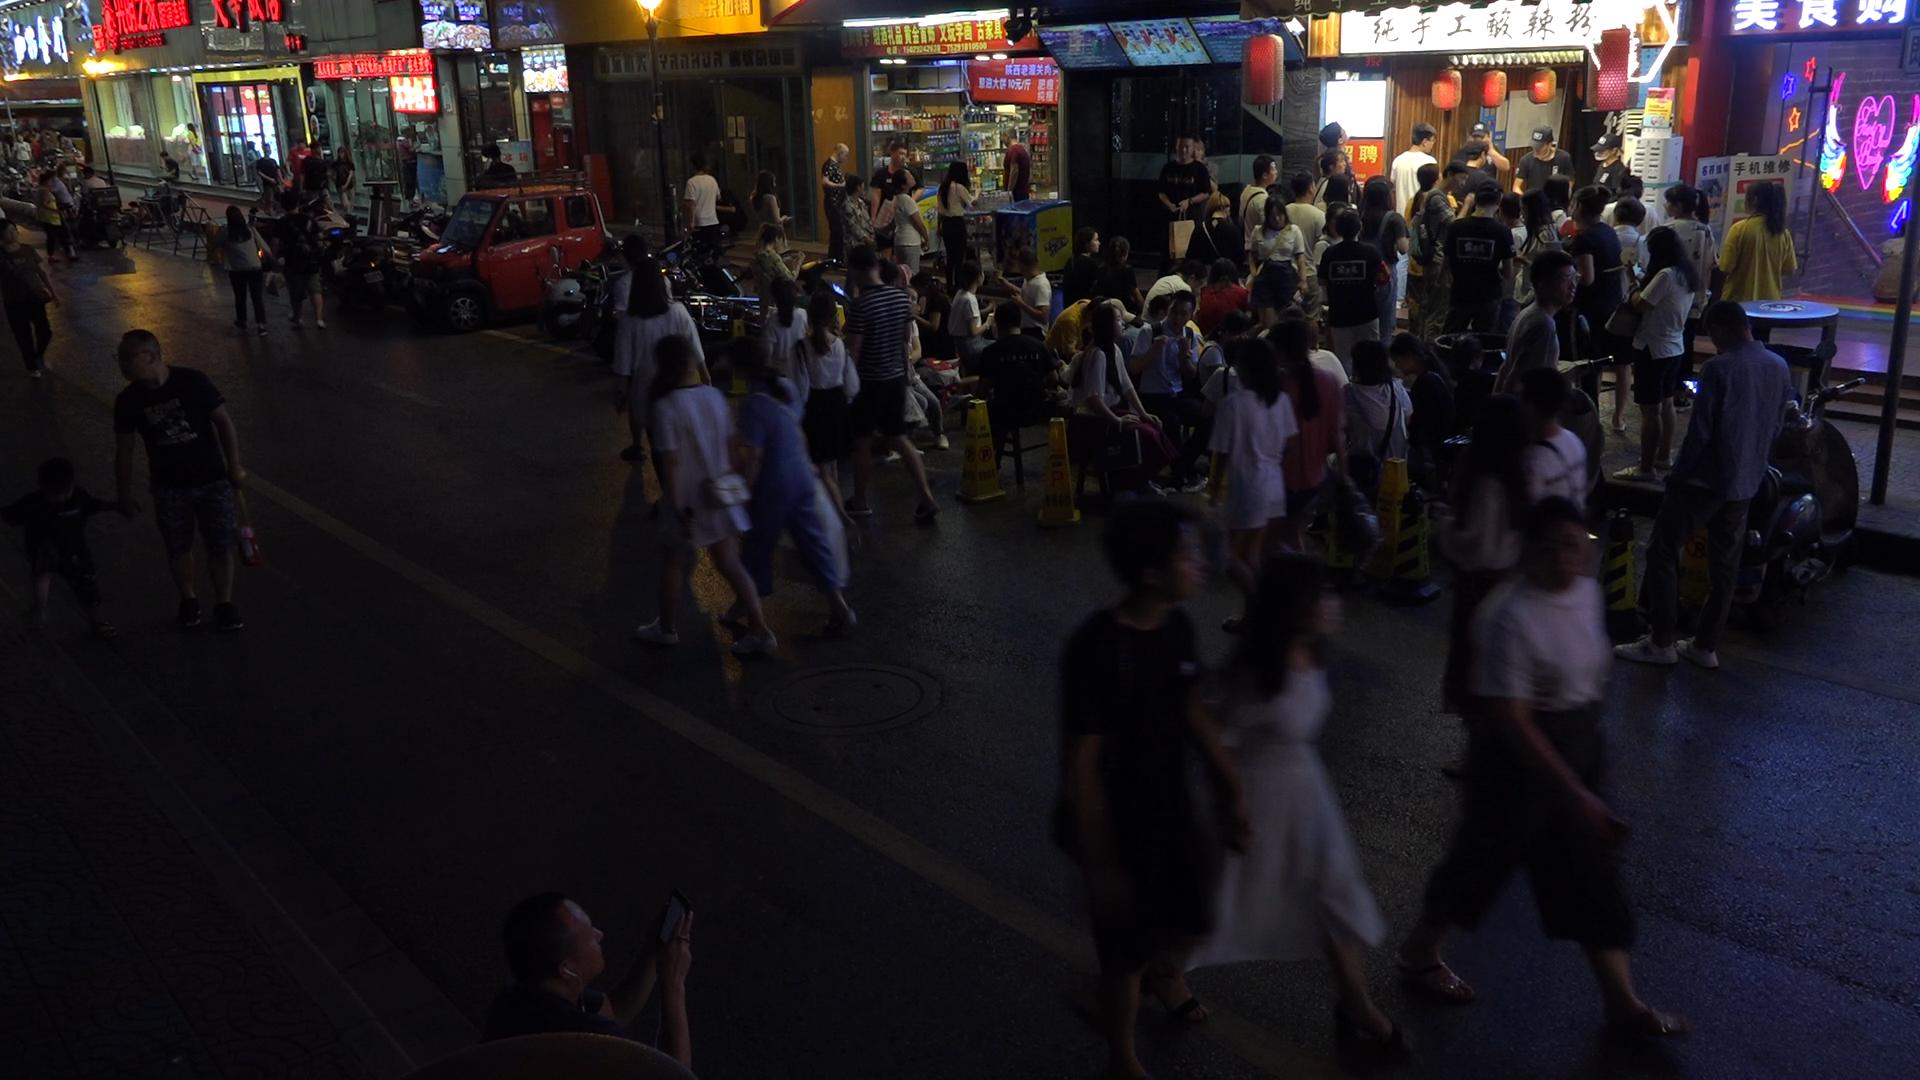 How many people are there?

93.